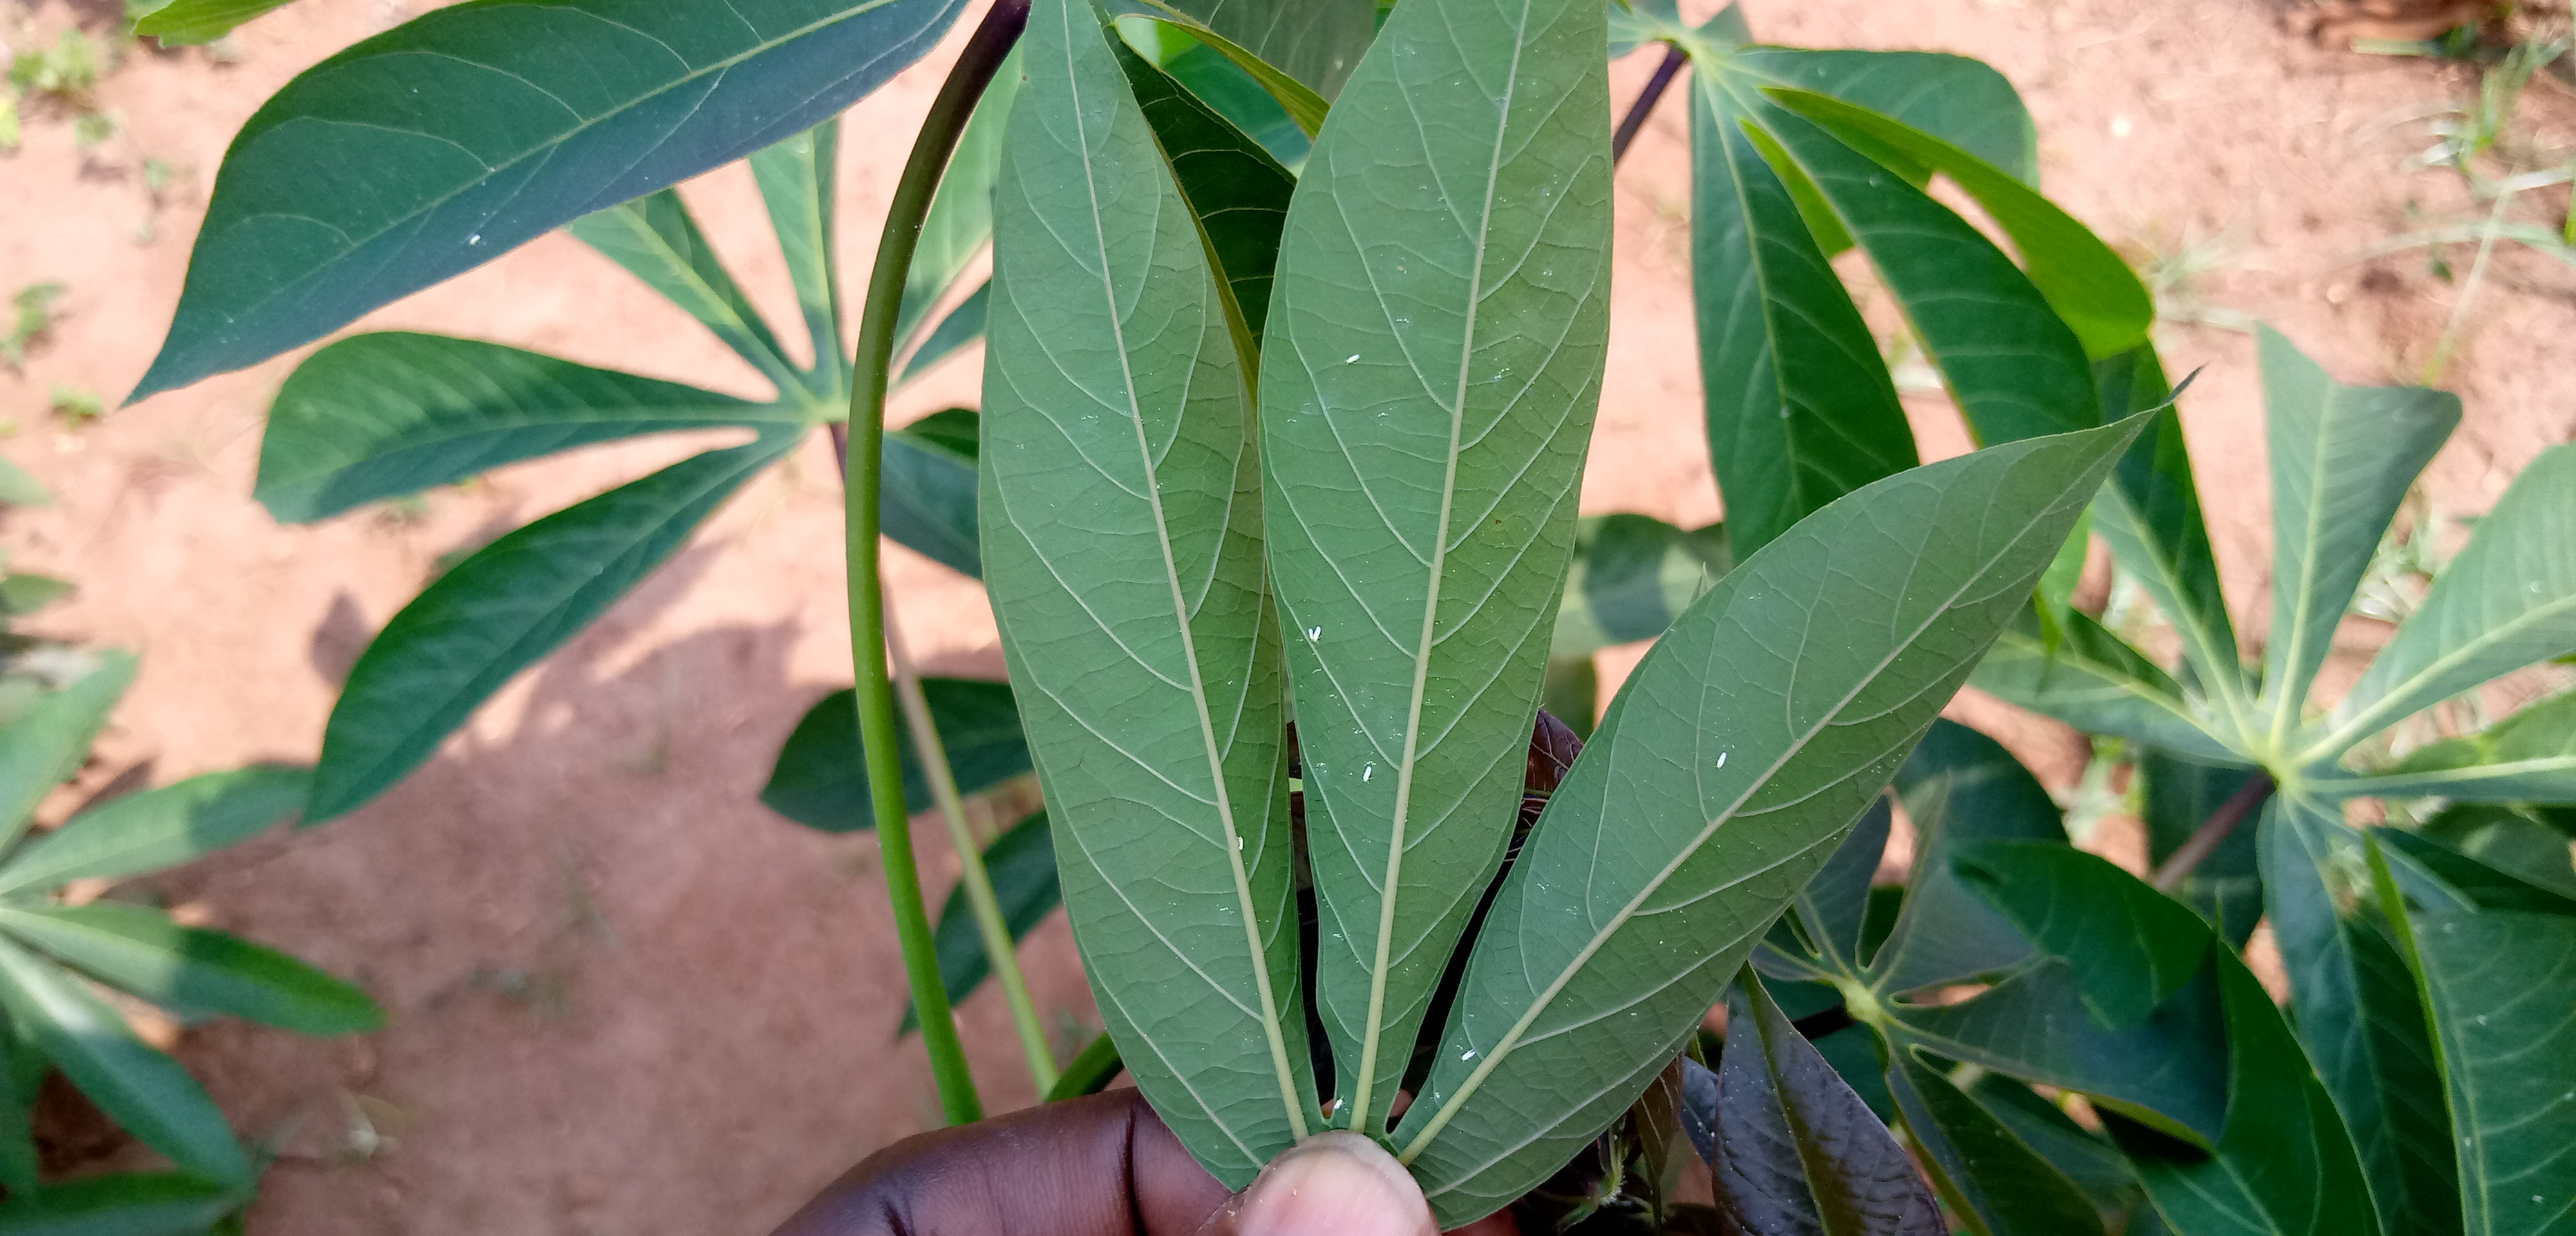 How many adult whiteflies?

7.